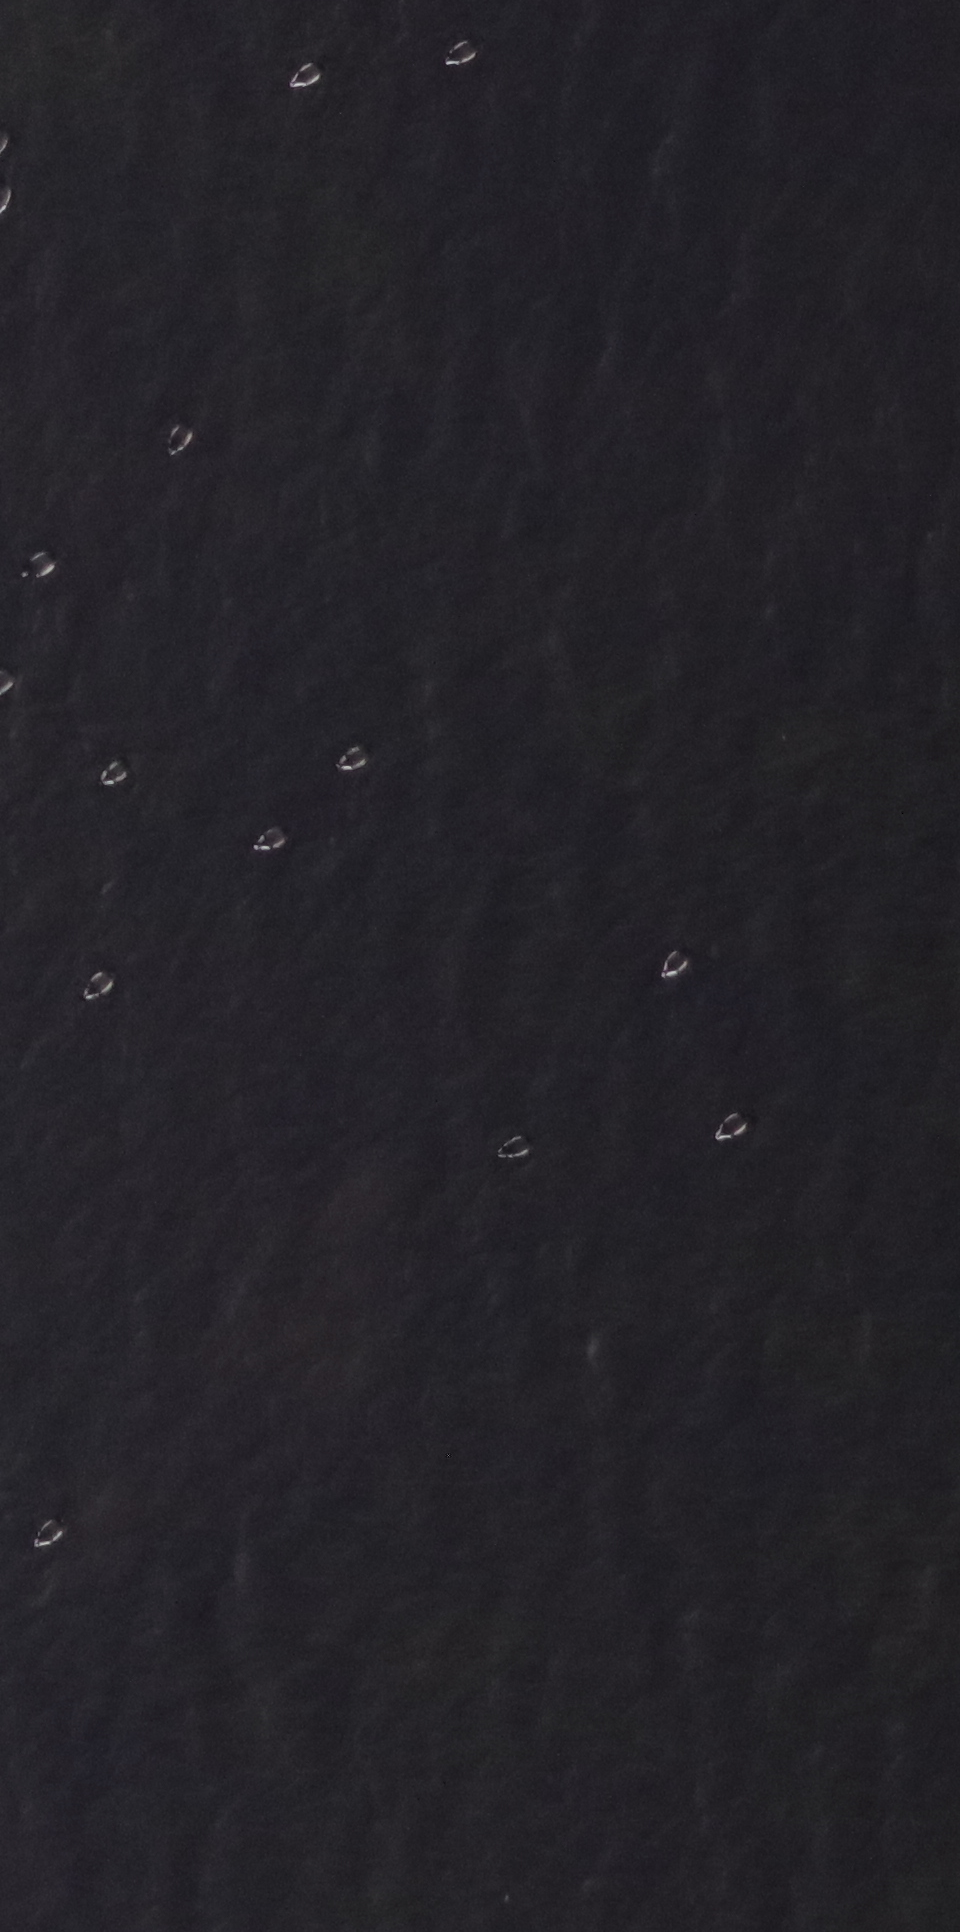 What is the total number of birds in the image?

14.